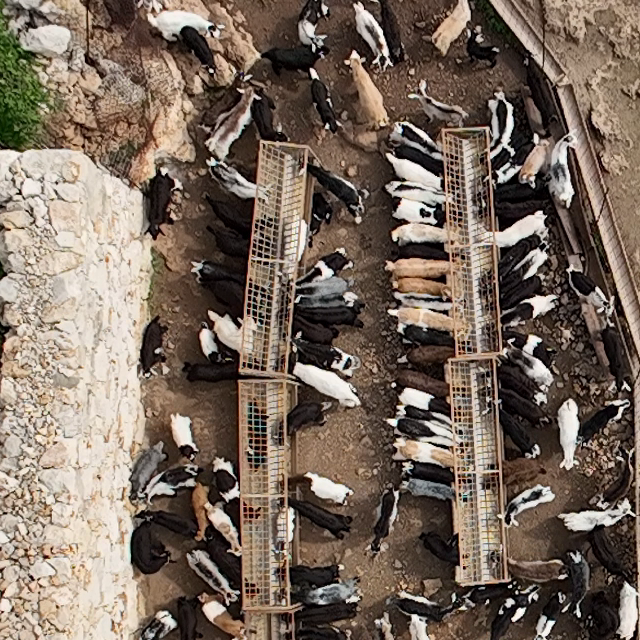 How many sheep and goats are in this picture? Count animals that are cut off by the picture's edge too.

113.